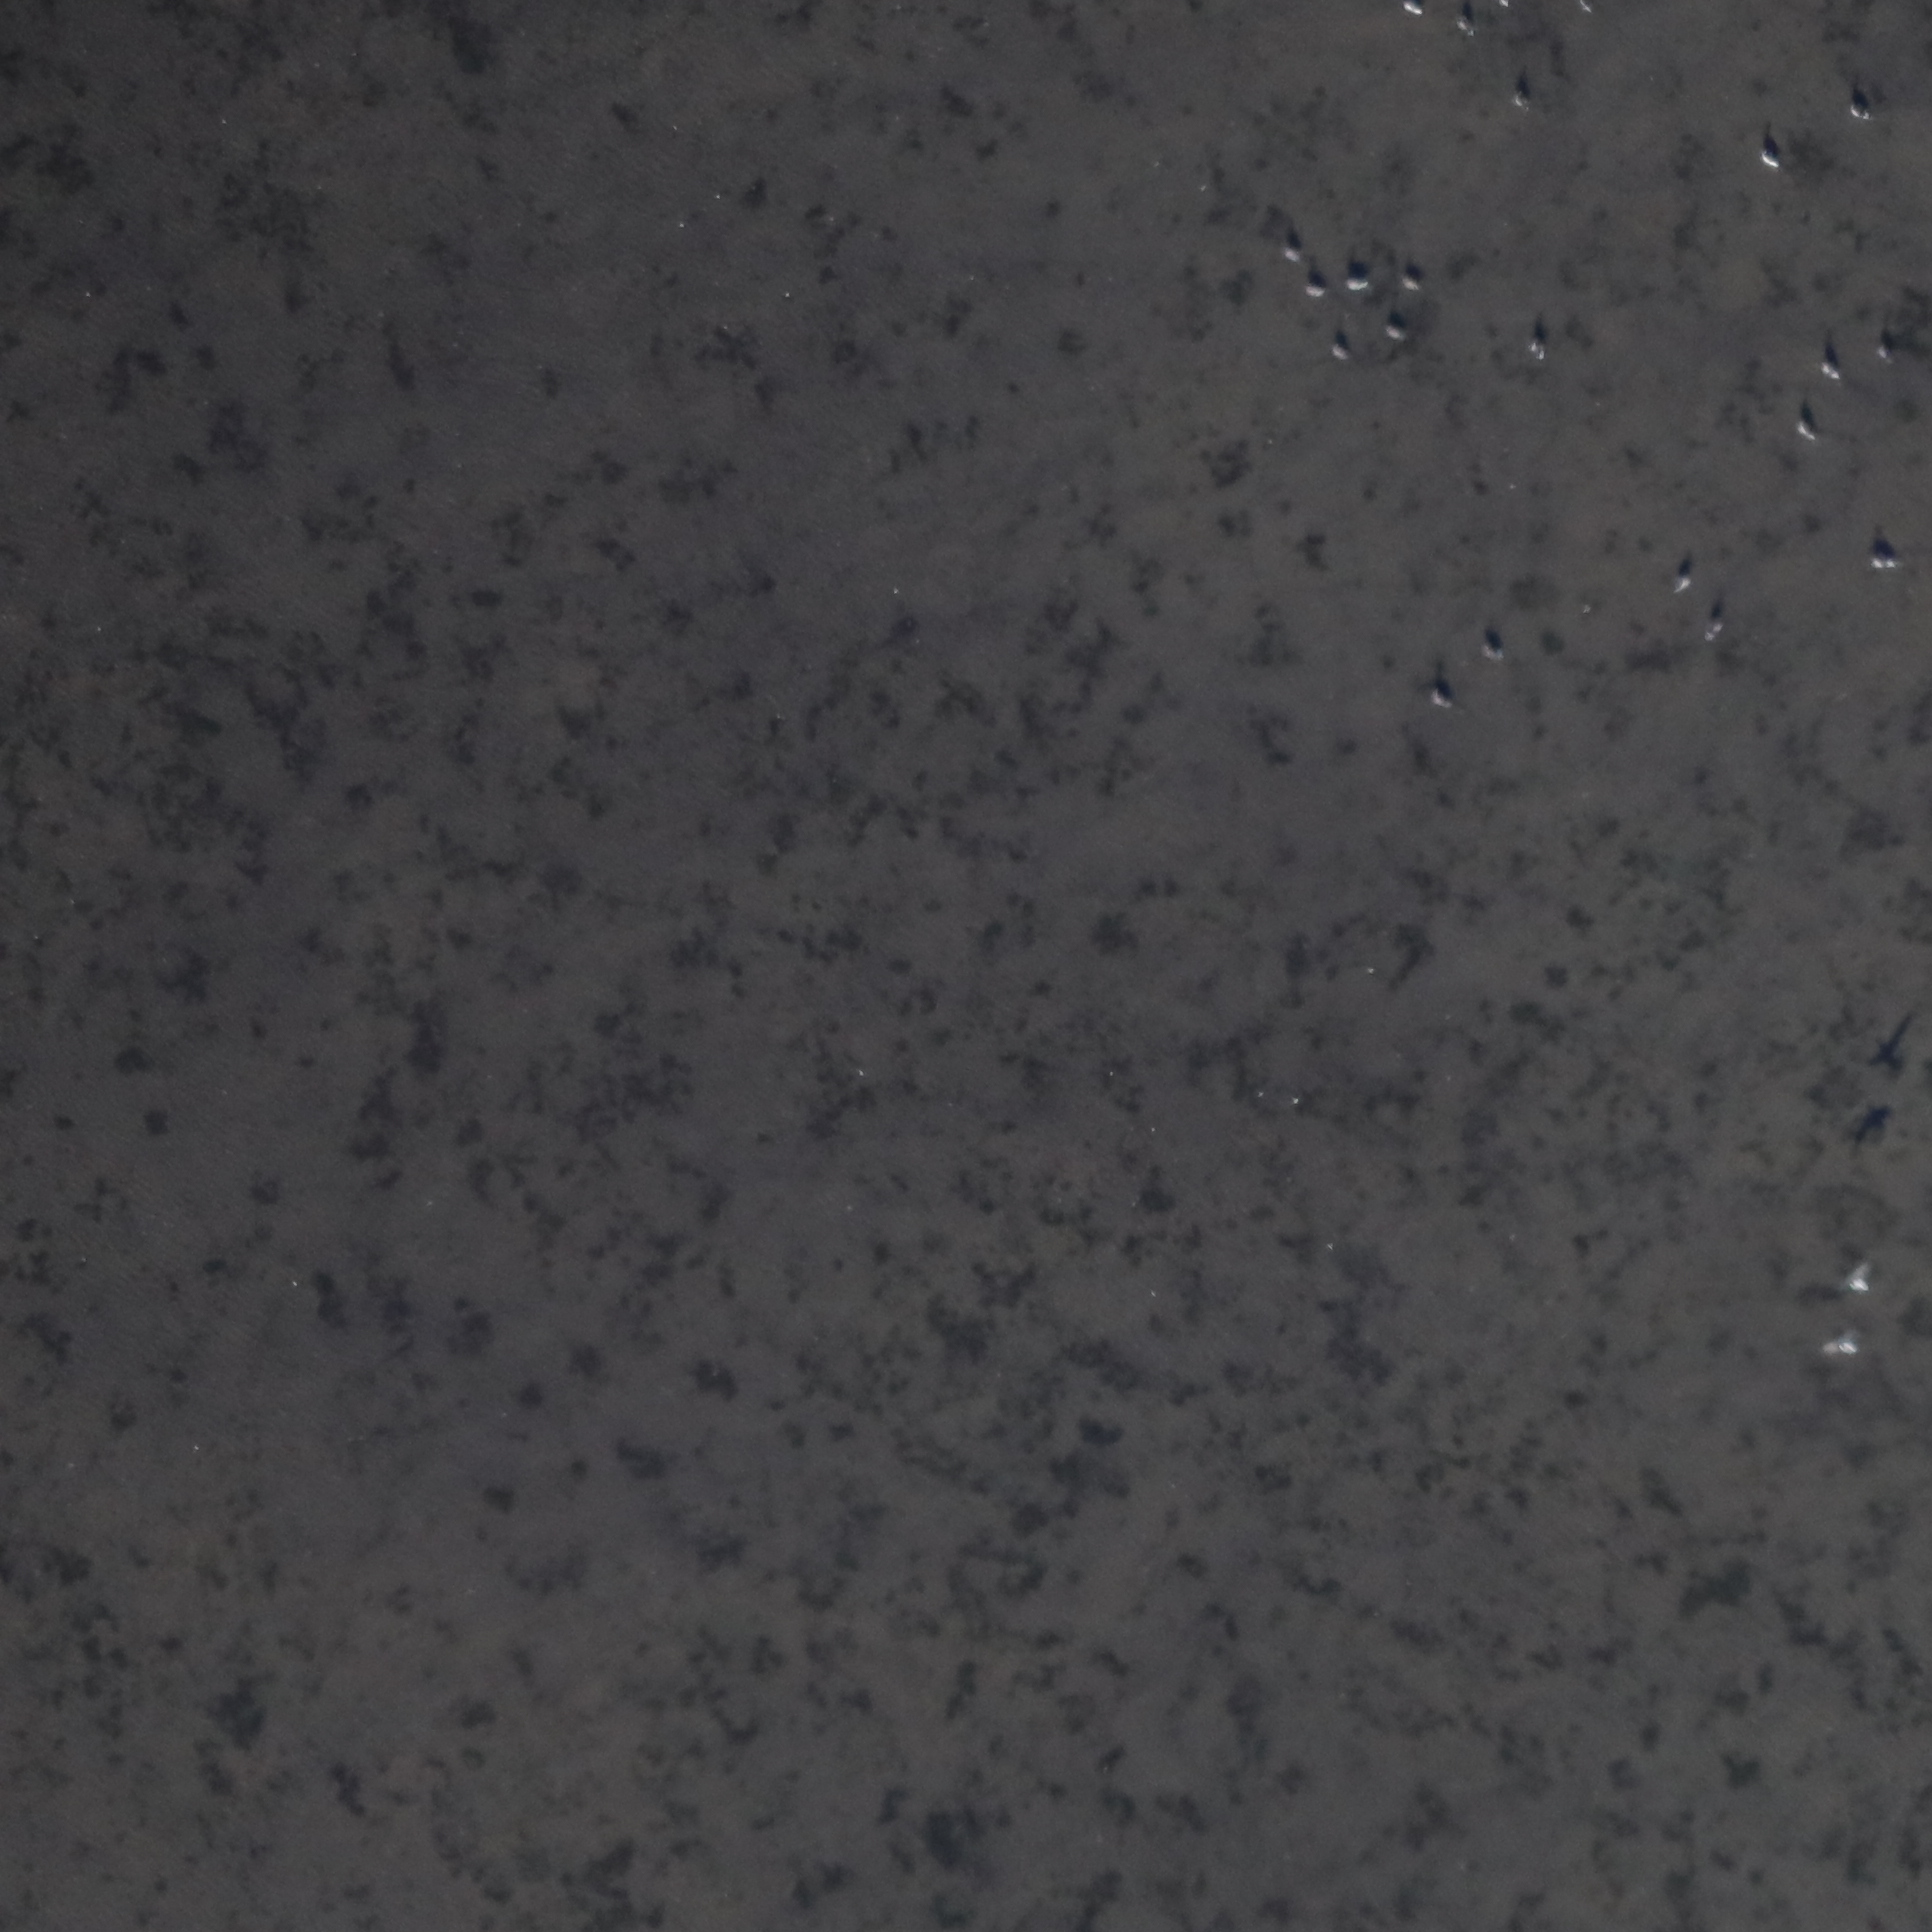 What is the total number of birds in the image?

22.